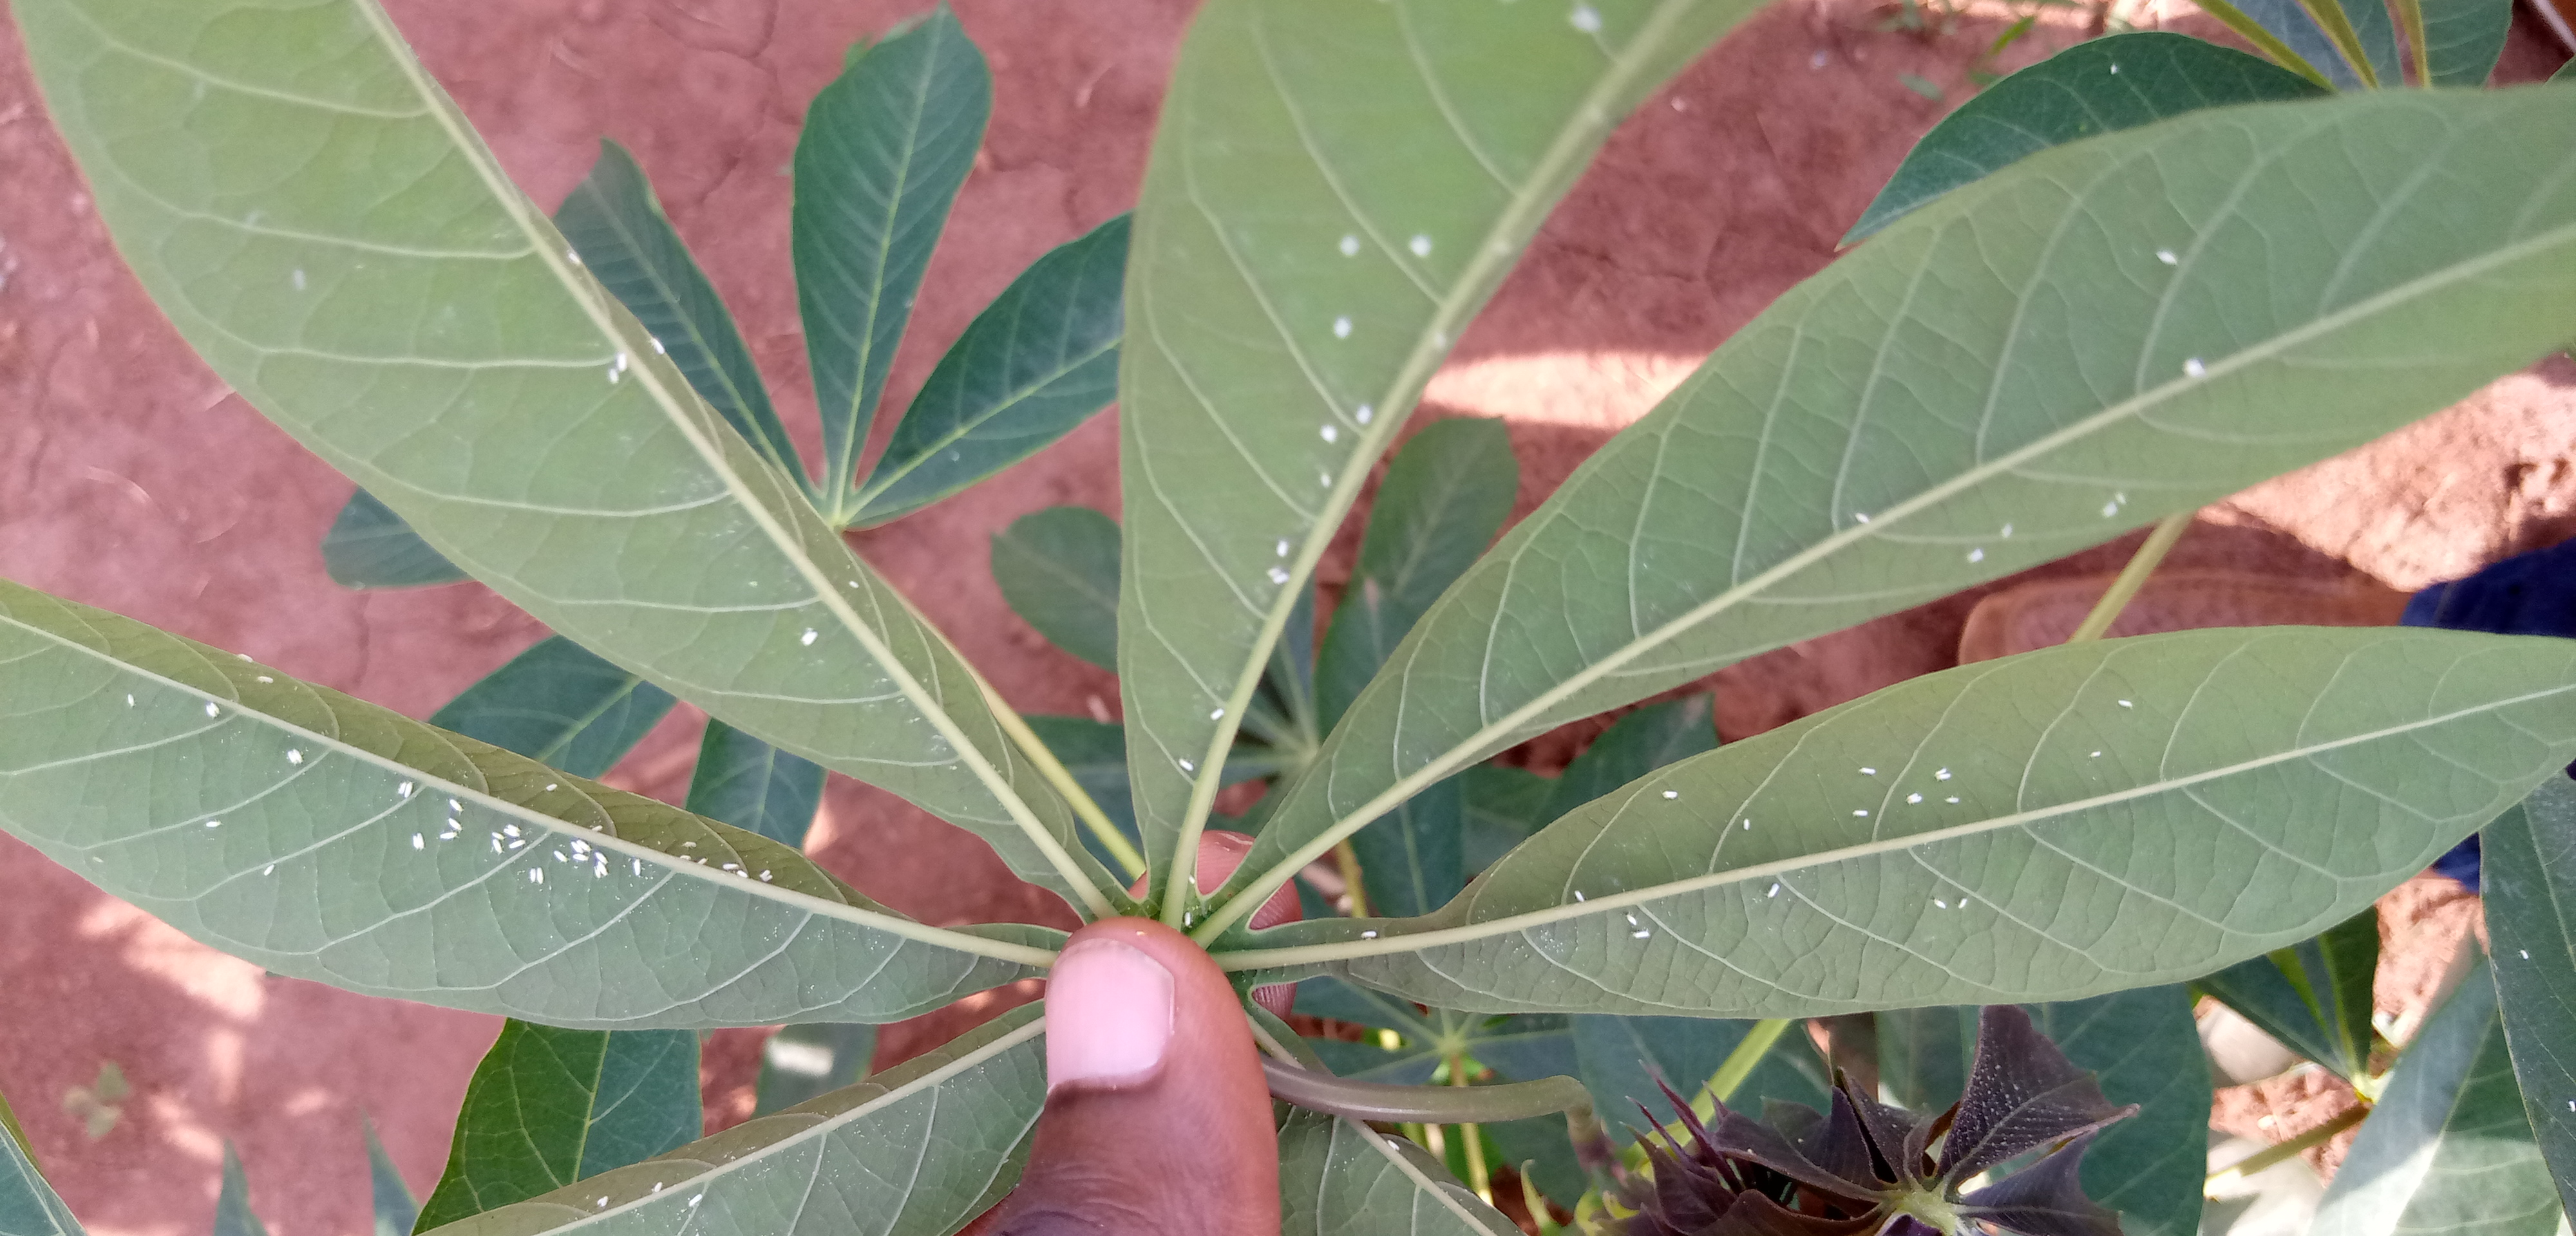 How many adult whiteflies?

64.